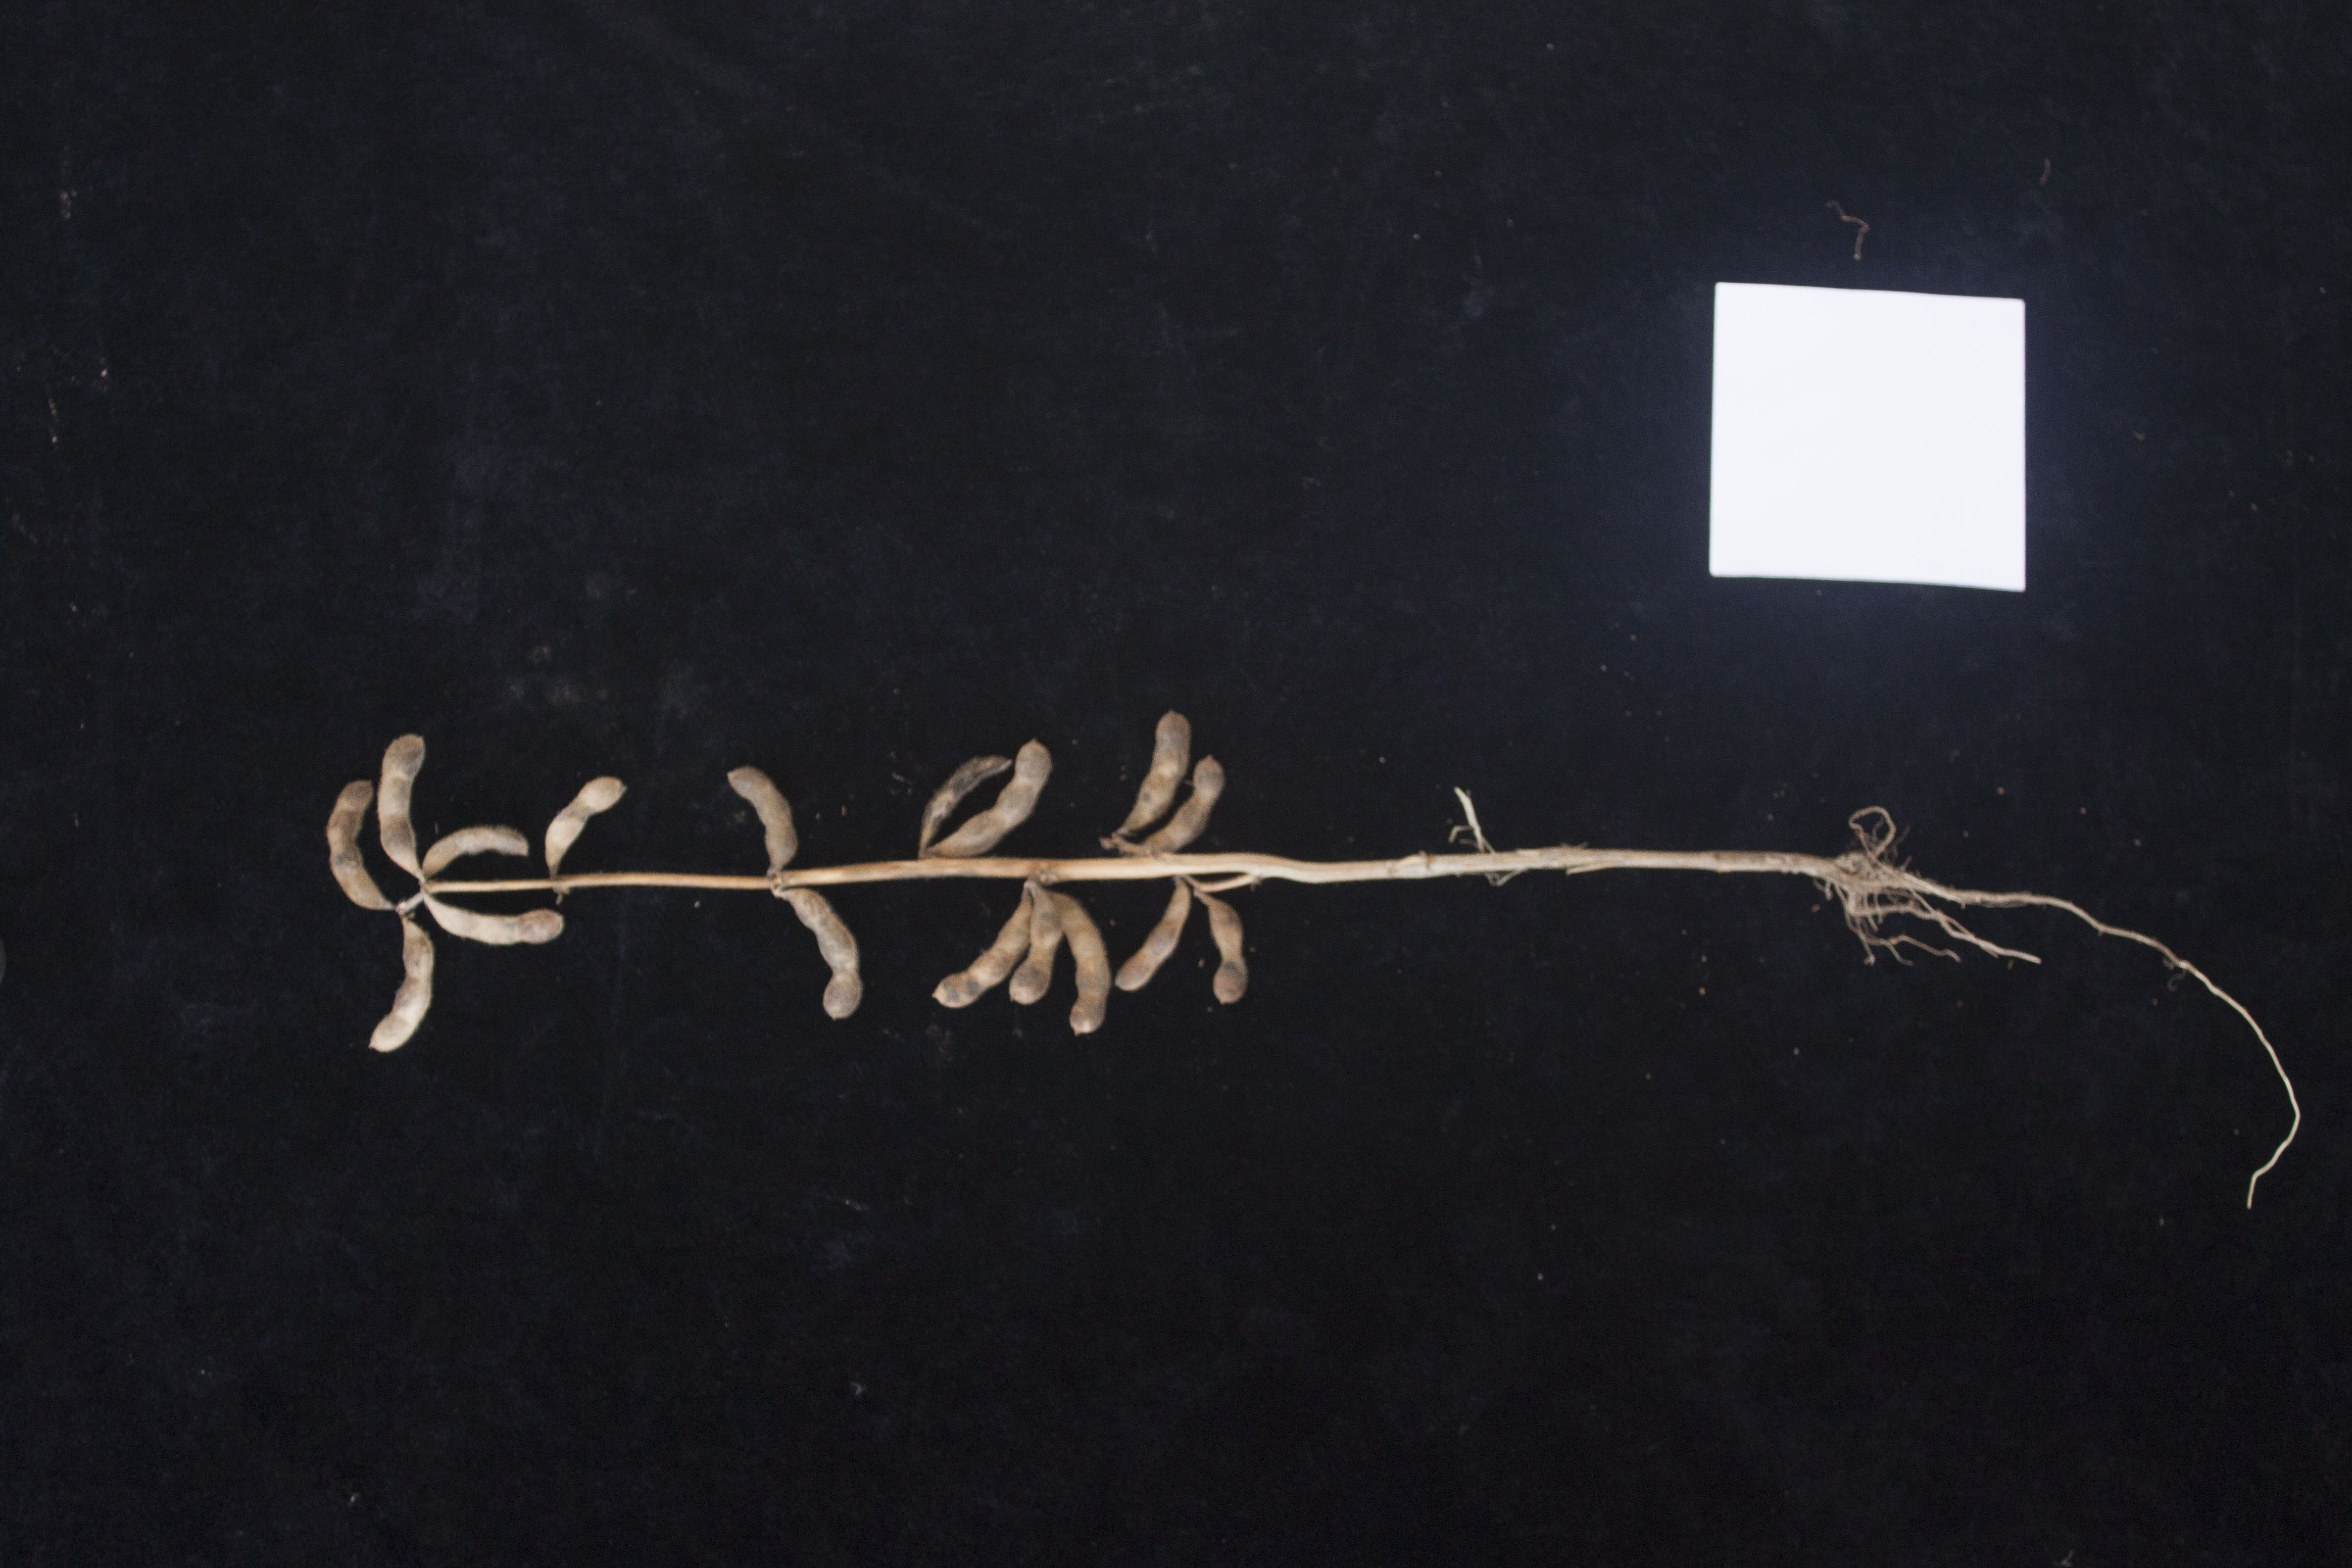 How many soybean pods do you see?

16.